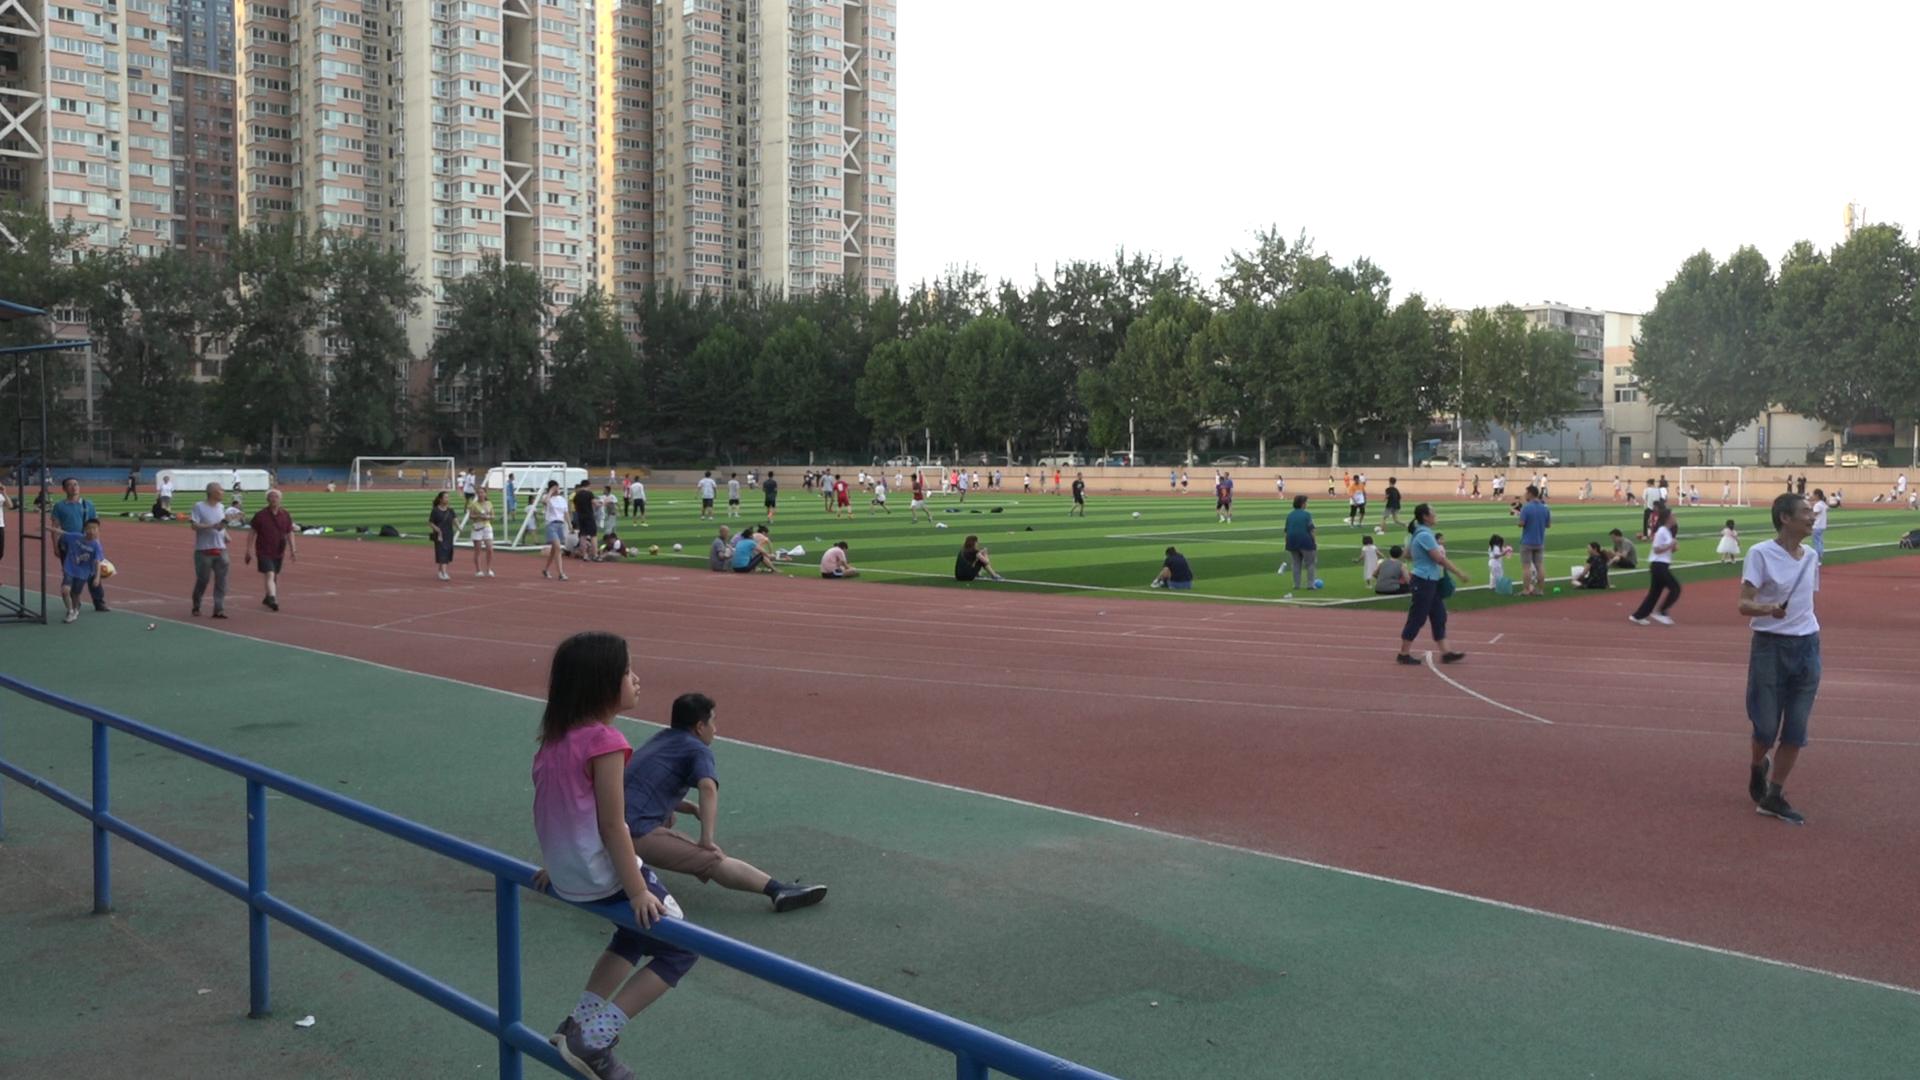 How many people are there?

106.